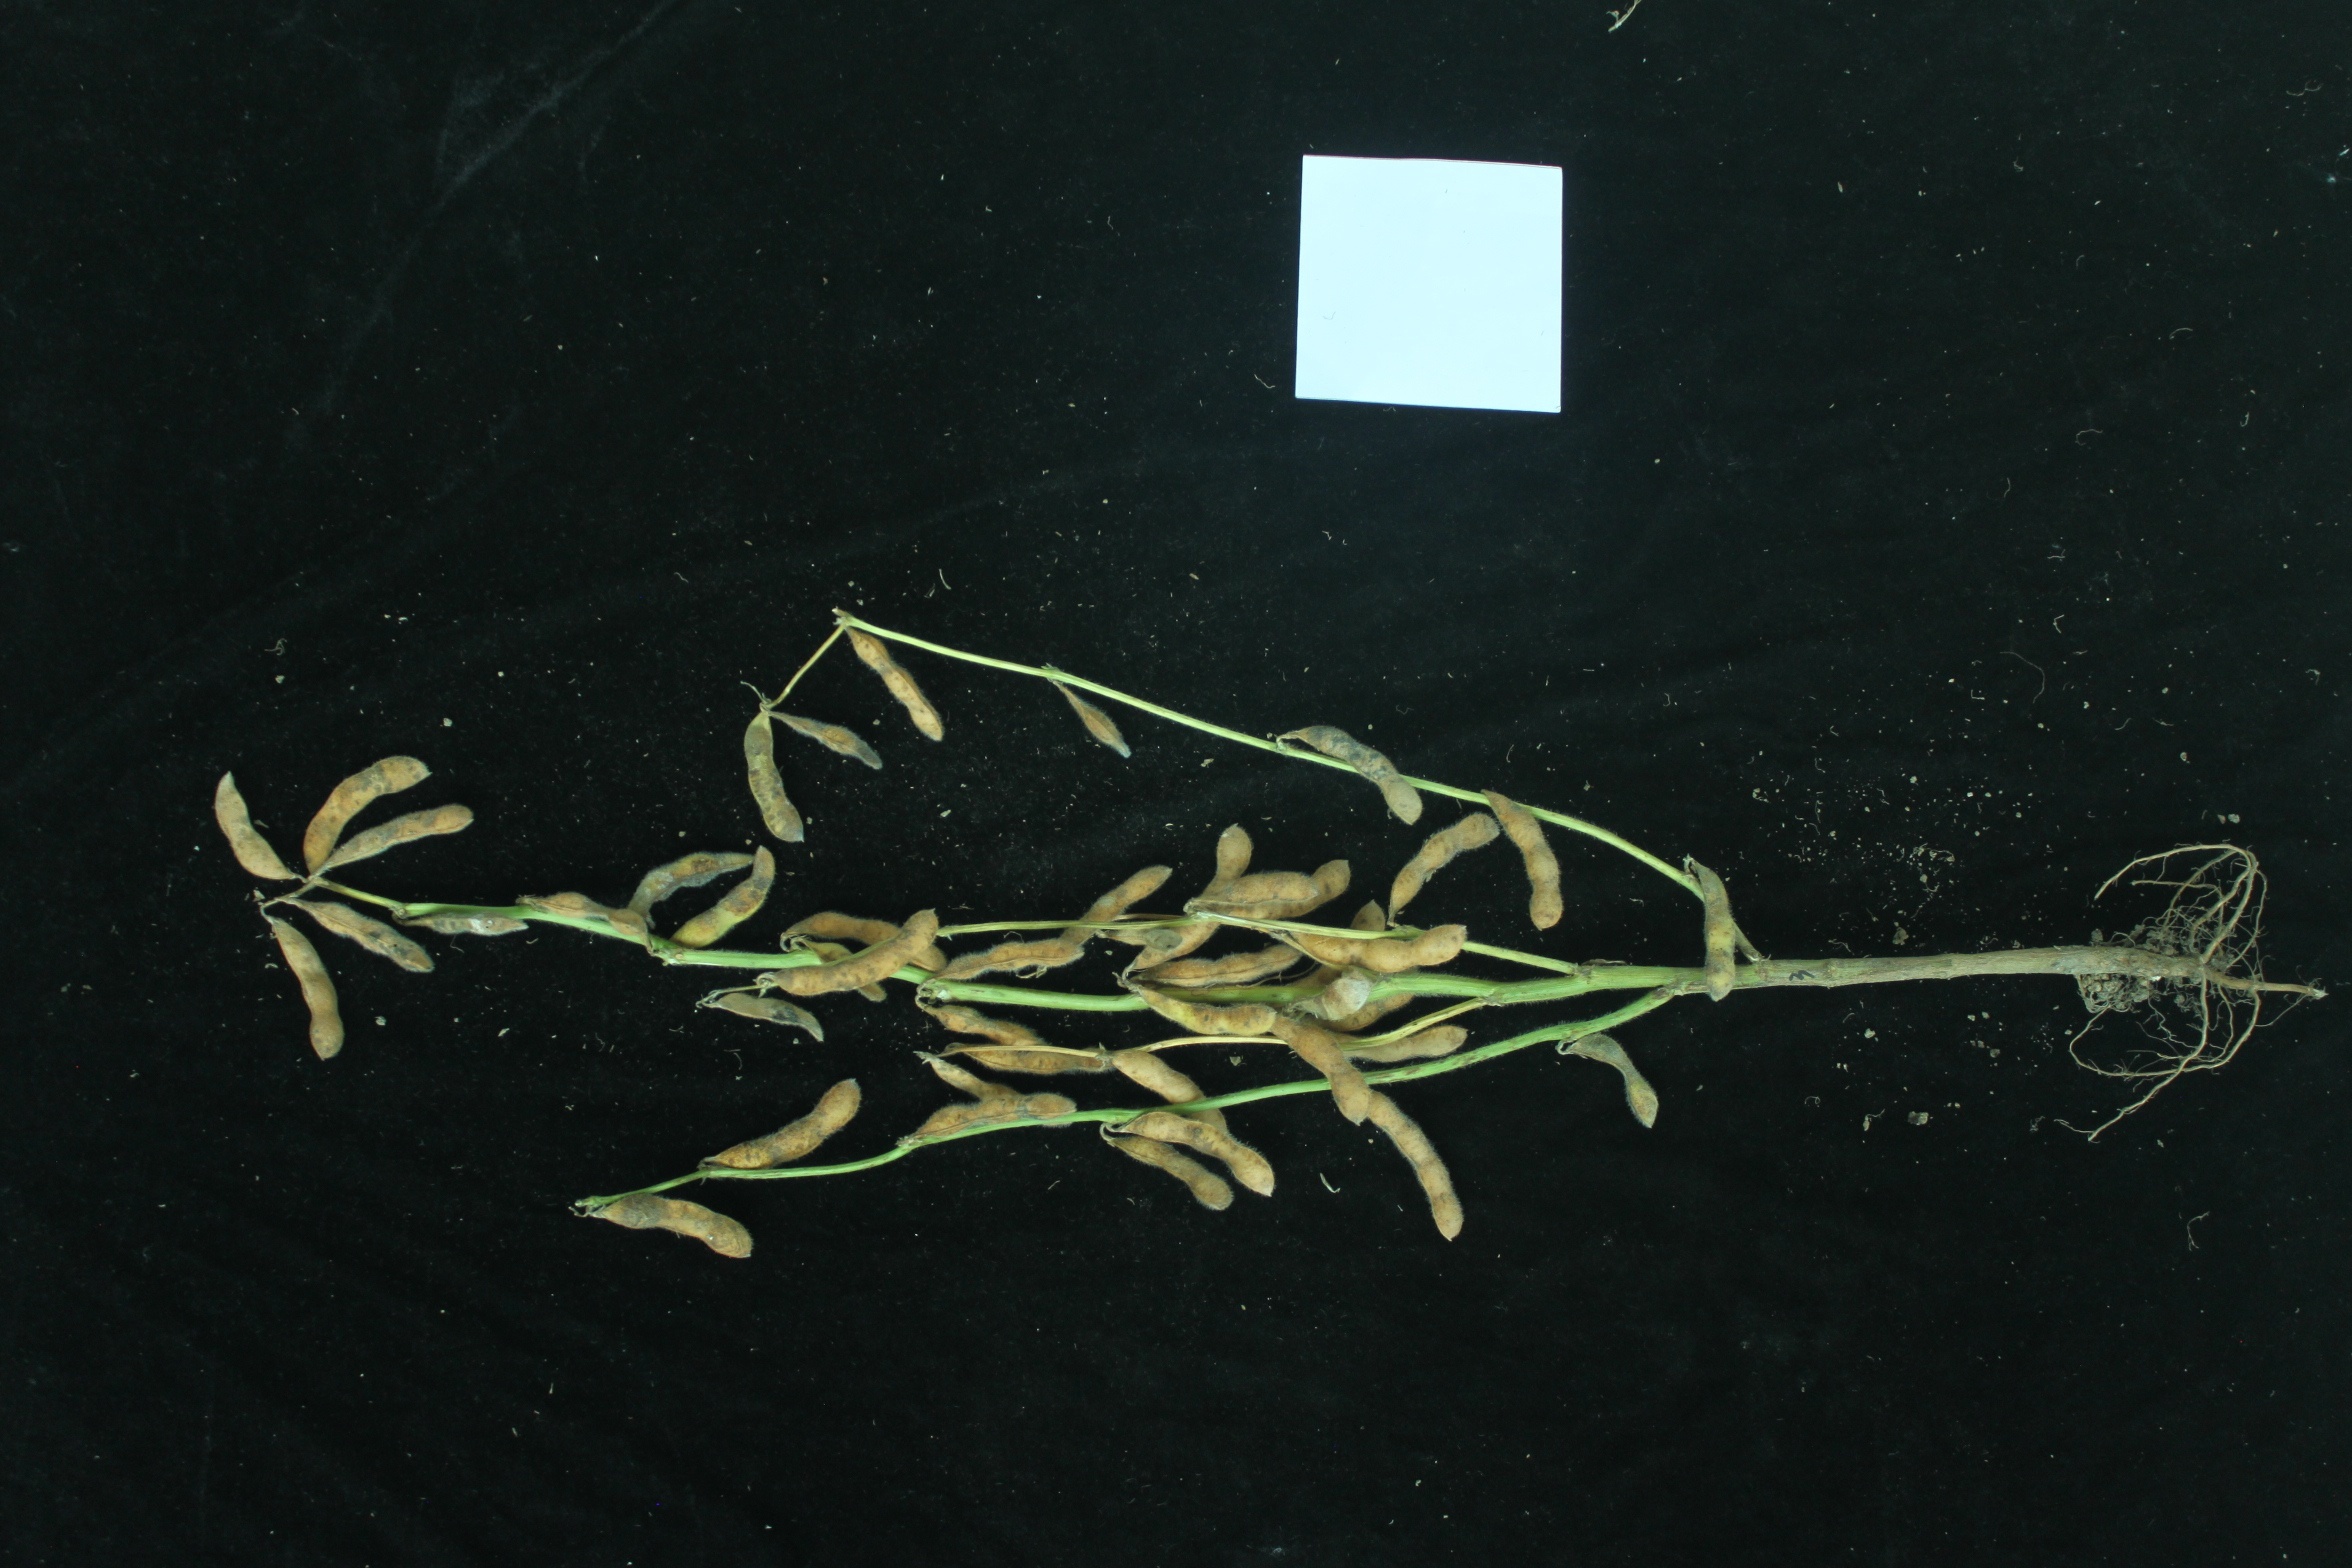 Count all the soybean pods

44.